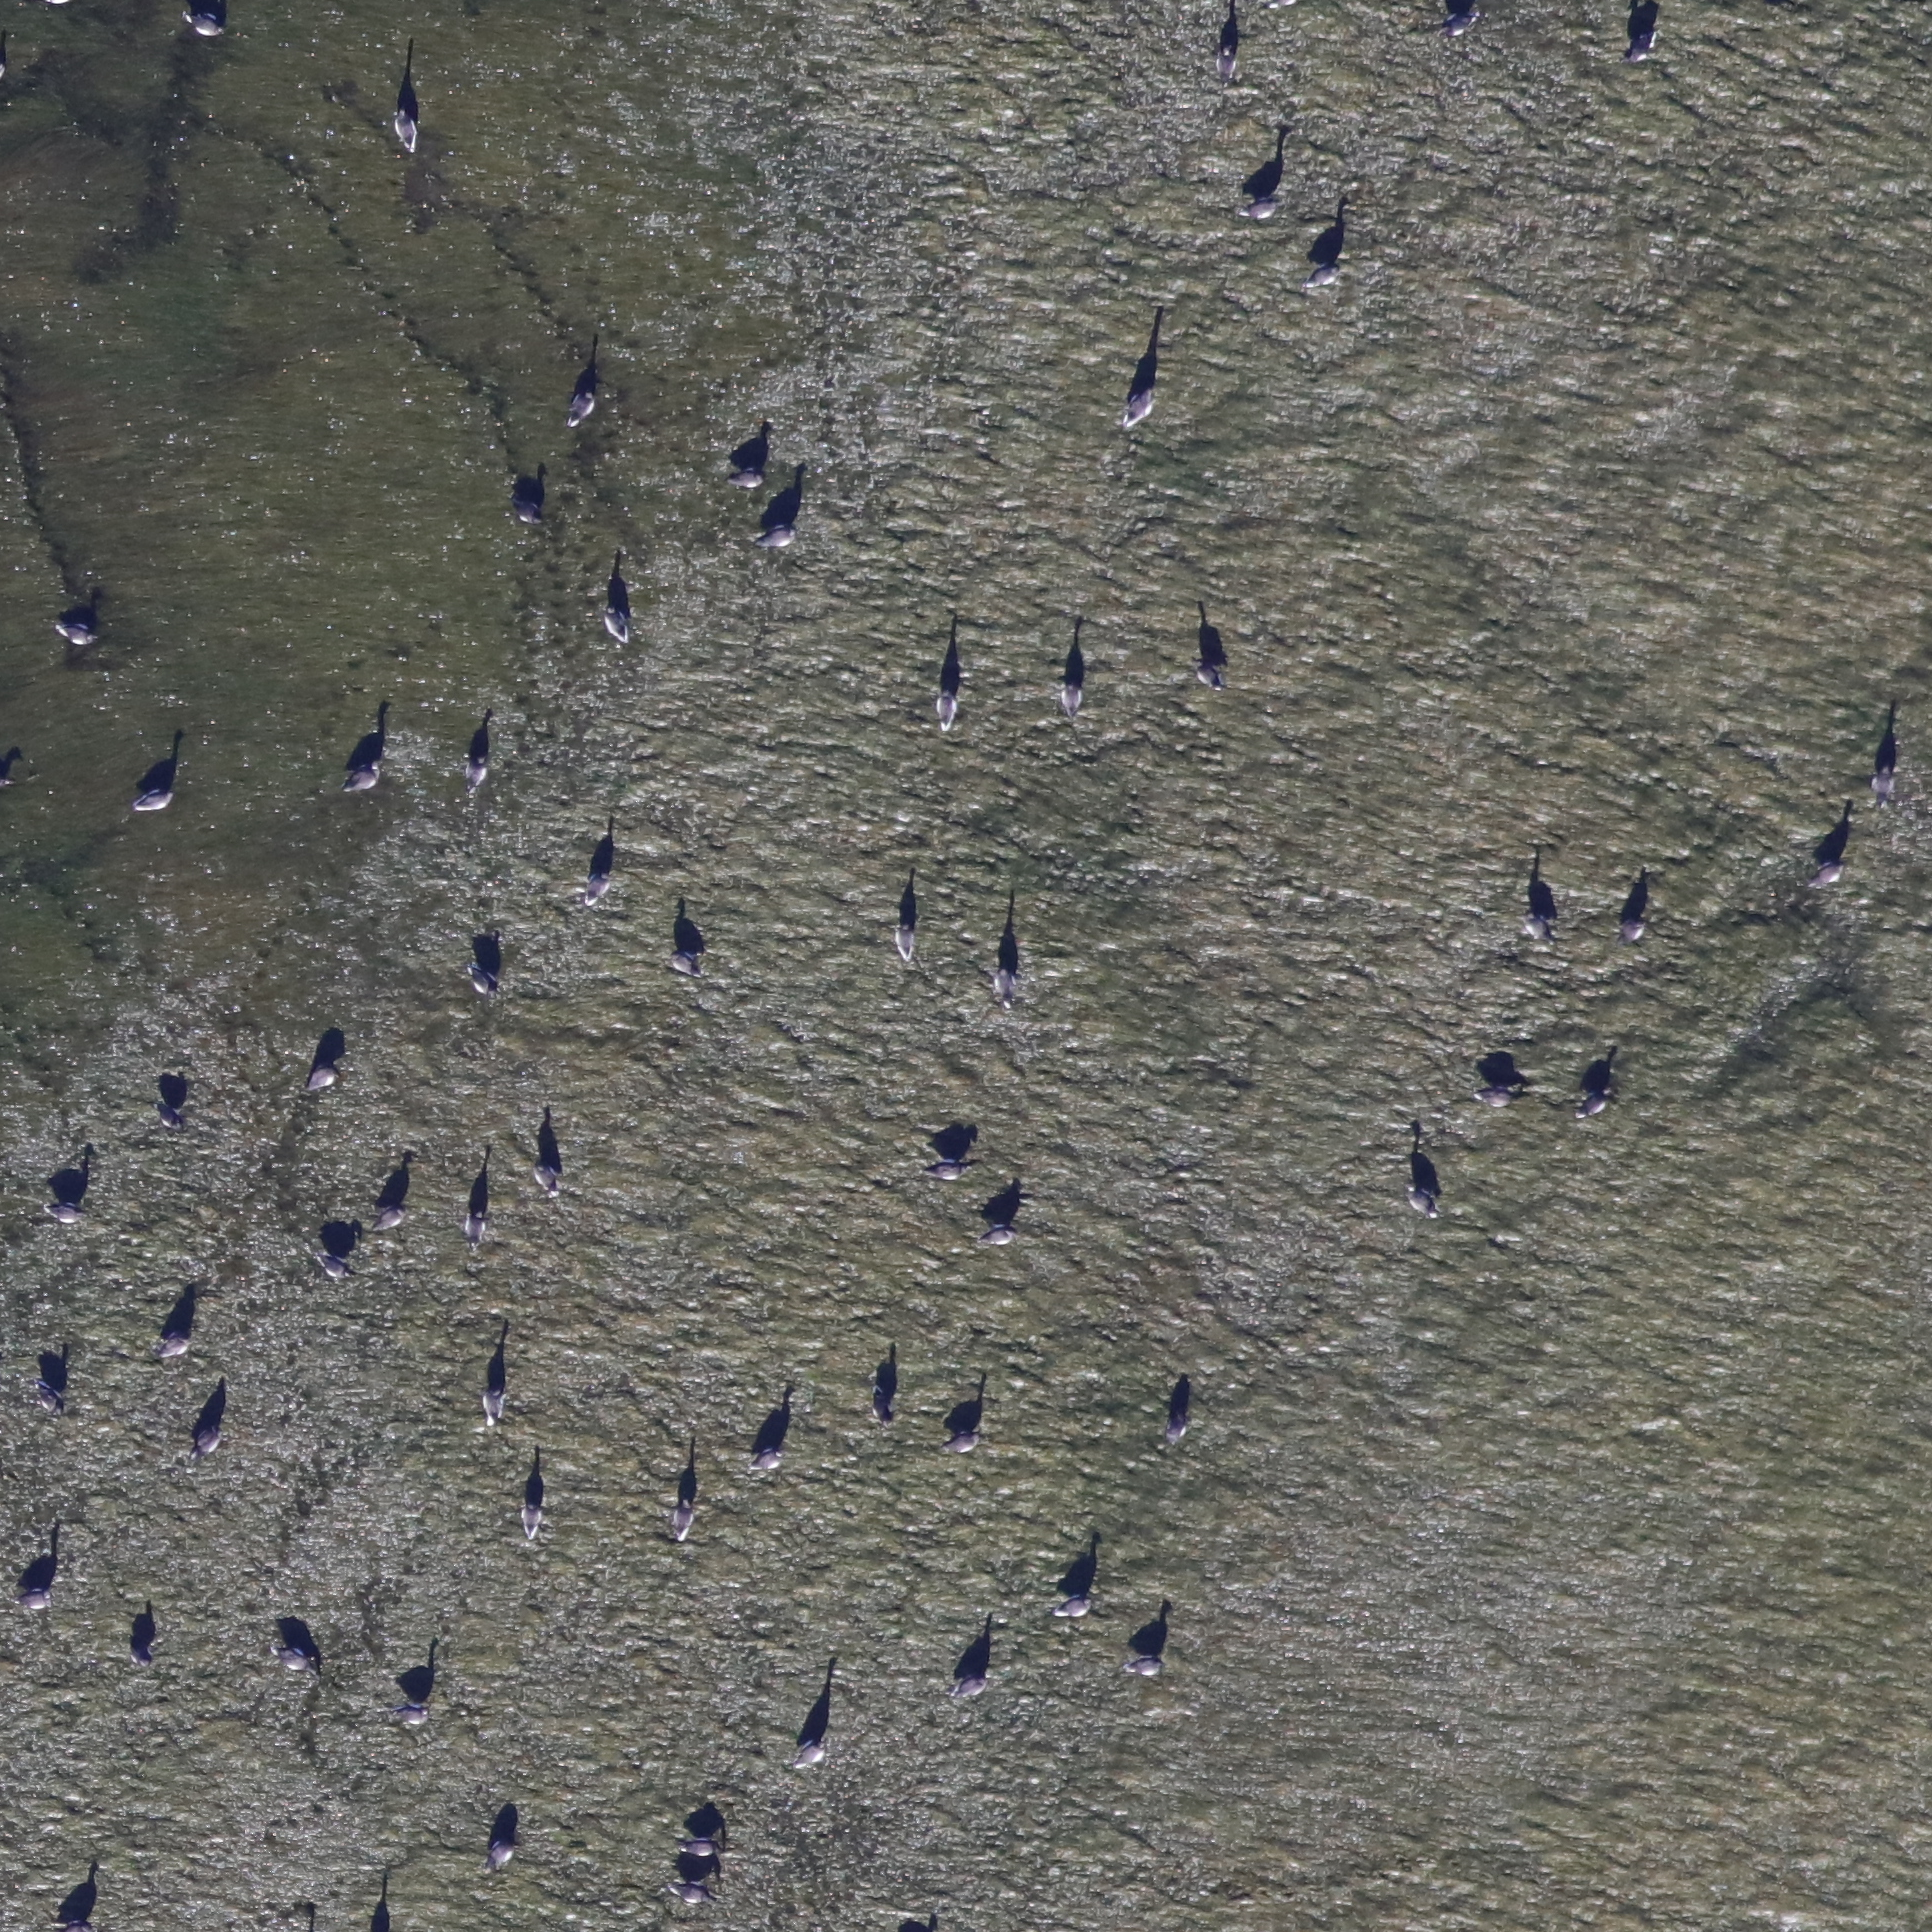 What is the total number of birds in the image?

62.